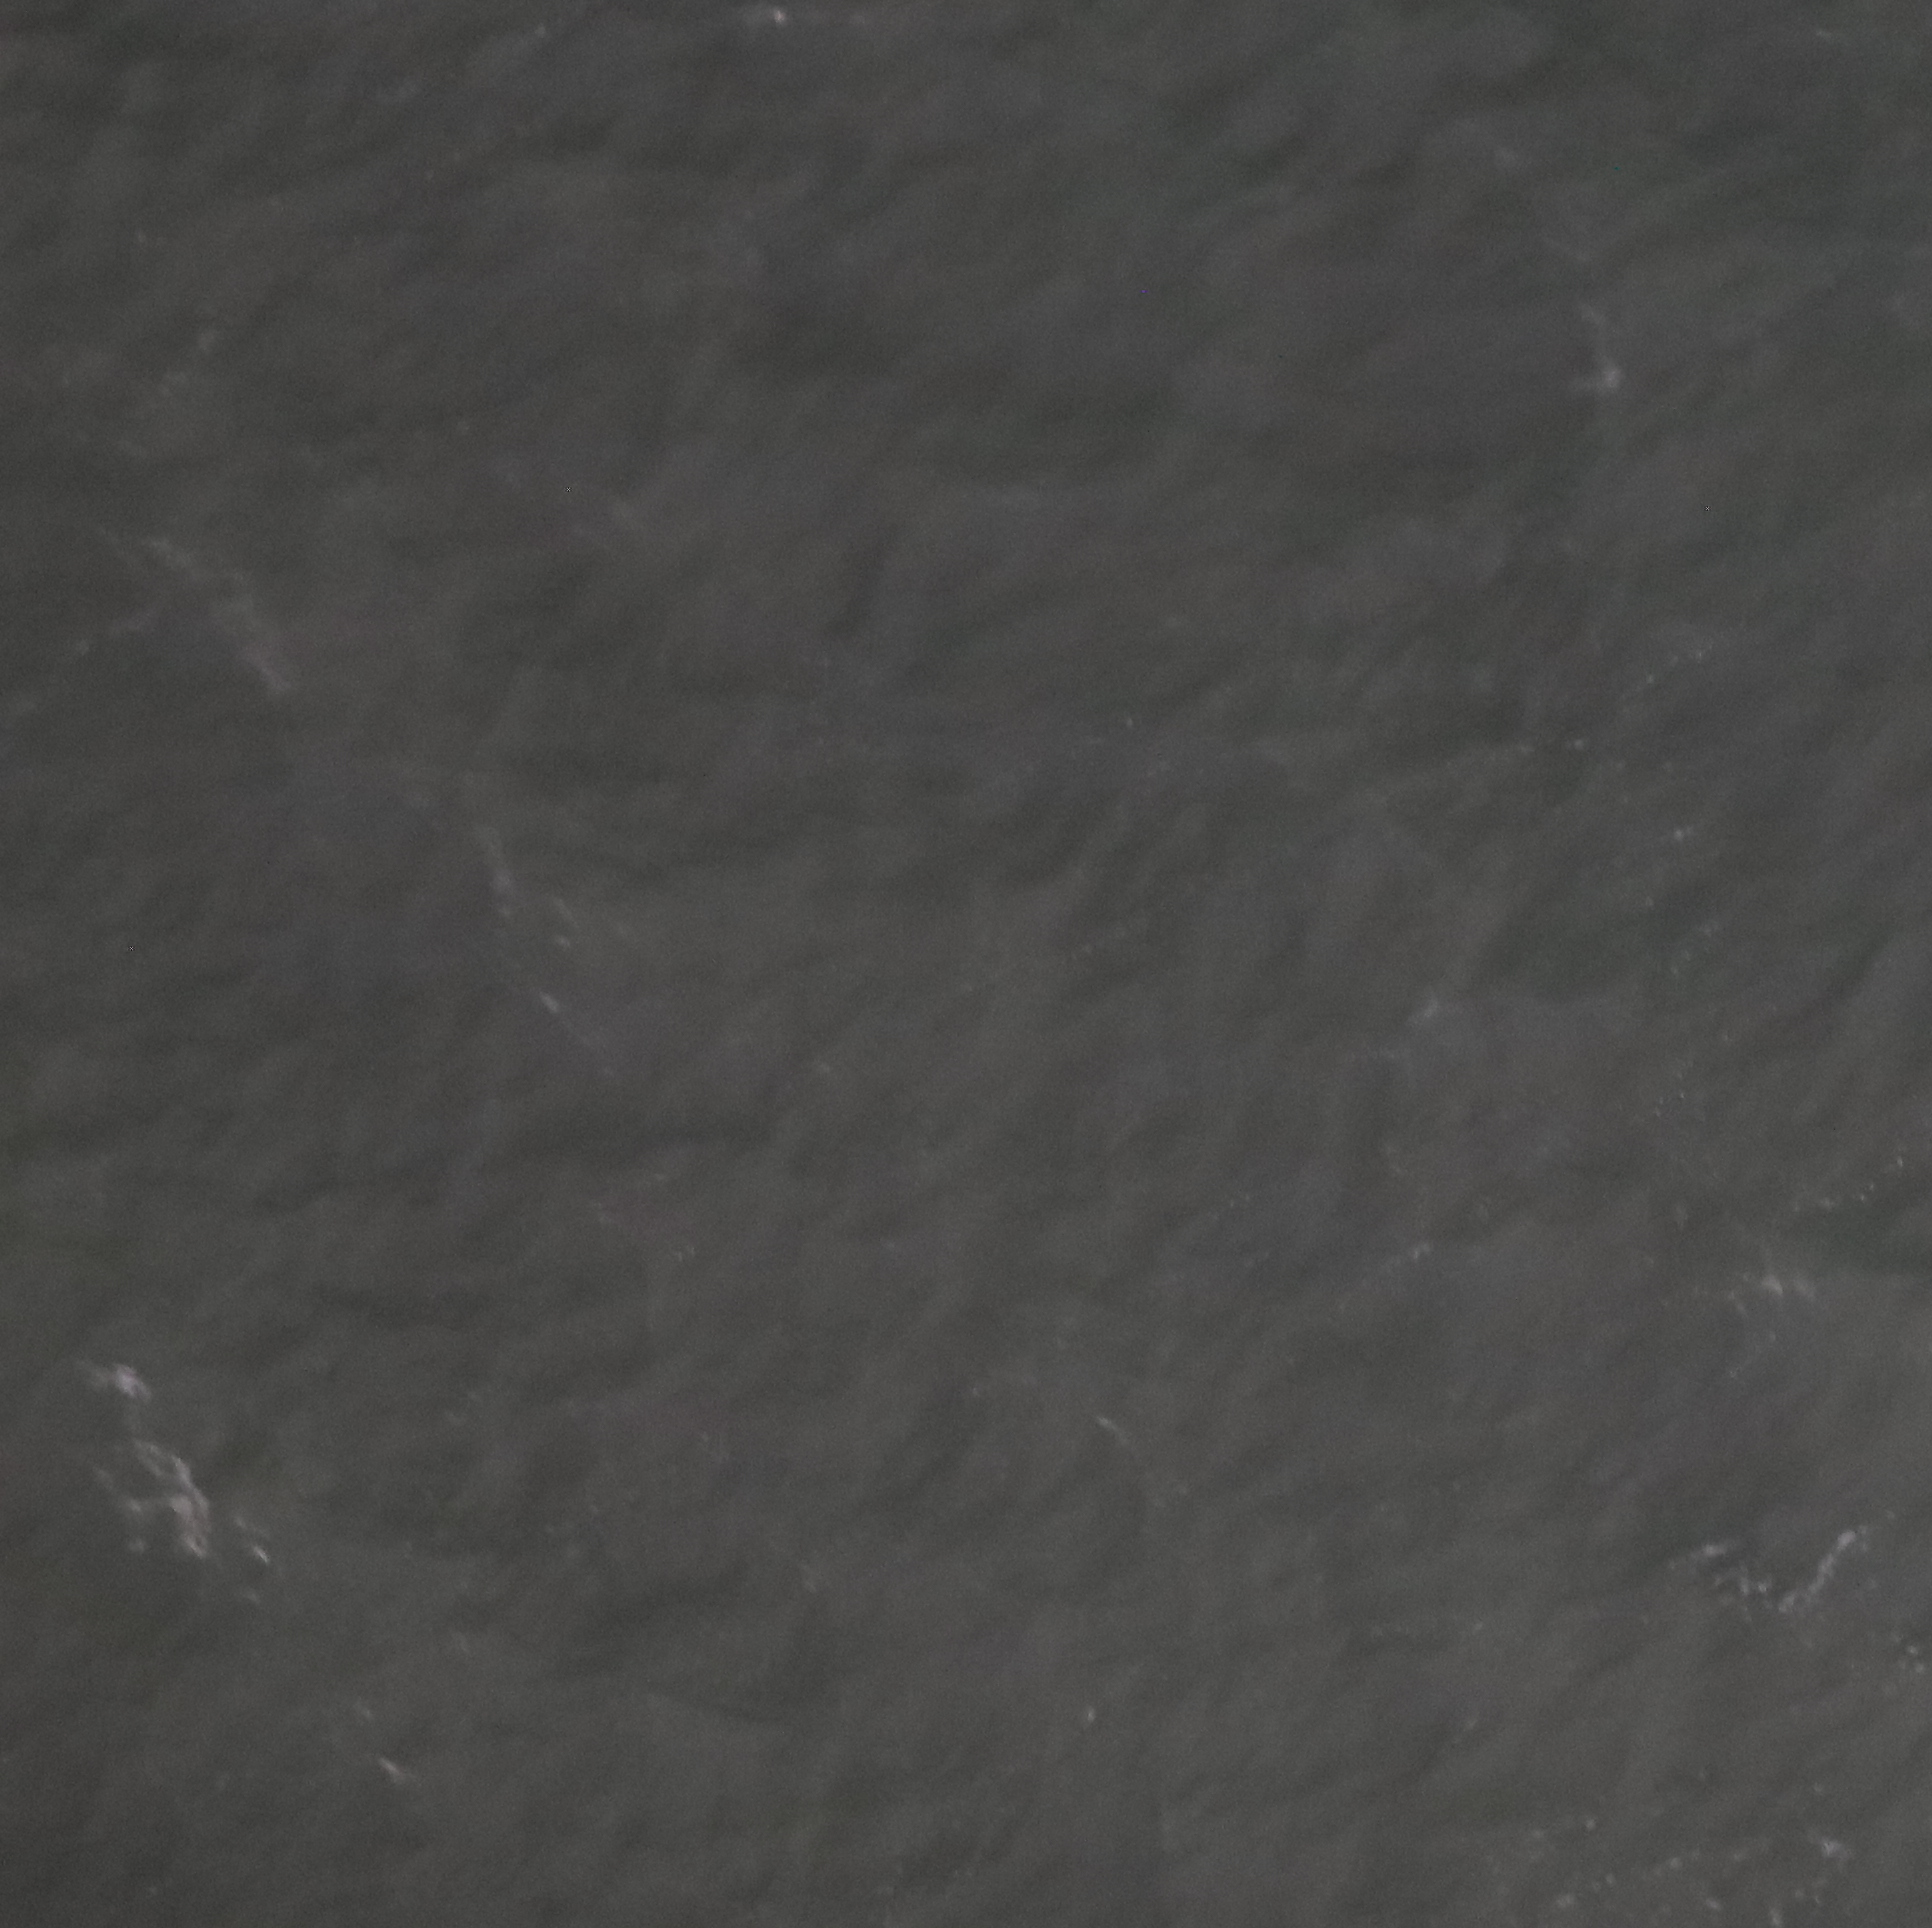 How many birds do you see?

0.